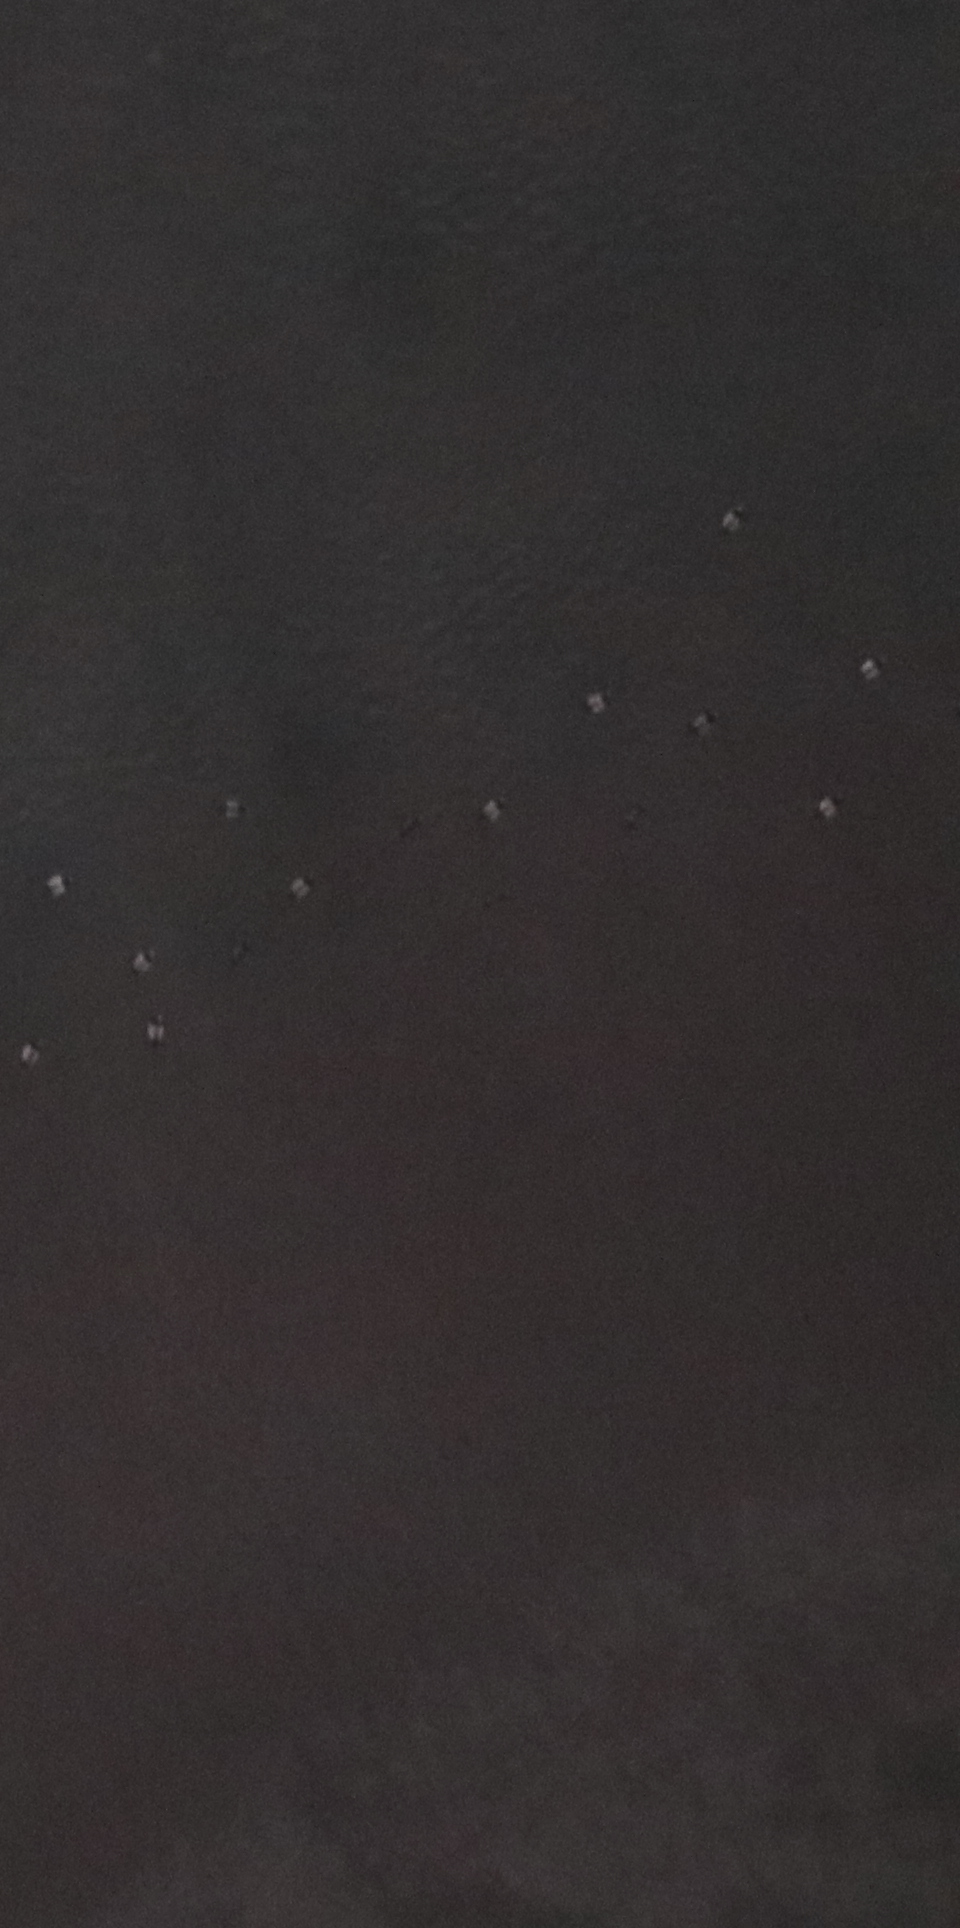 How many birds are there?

15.